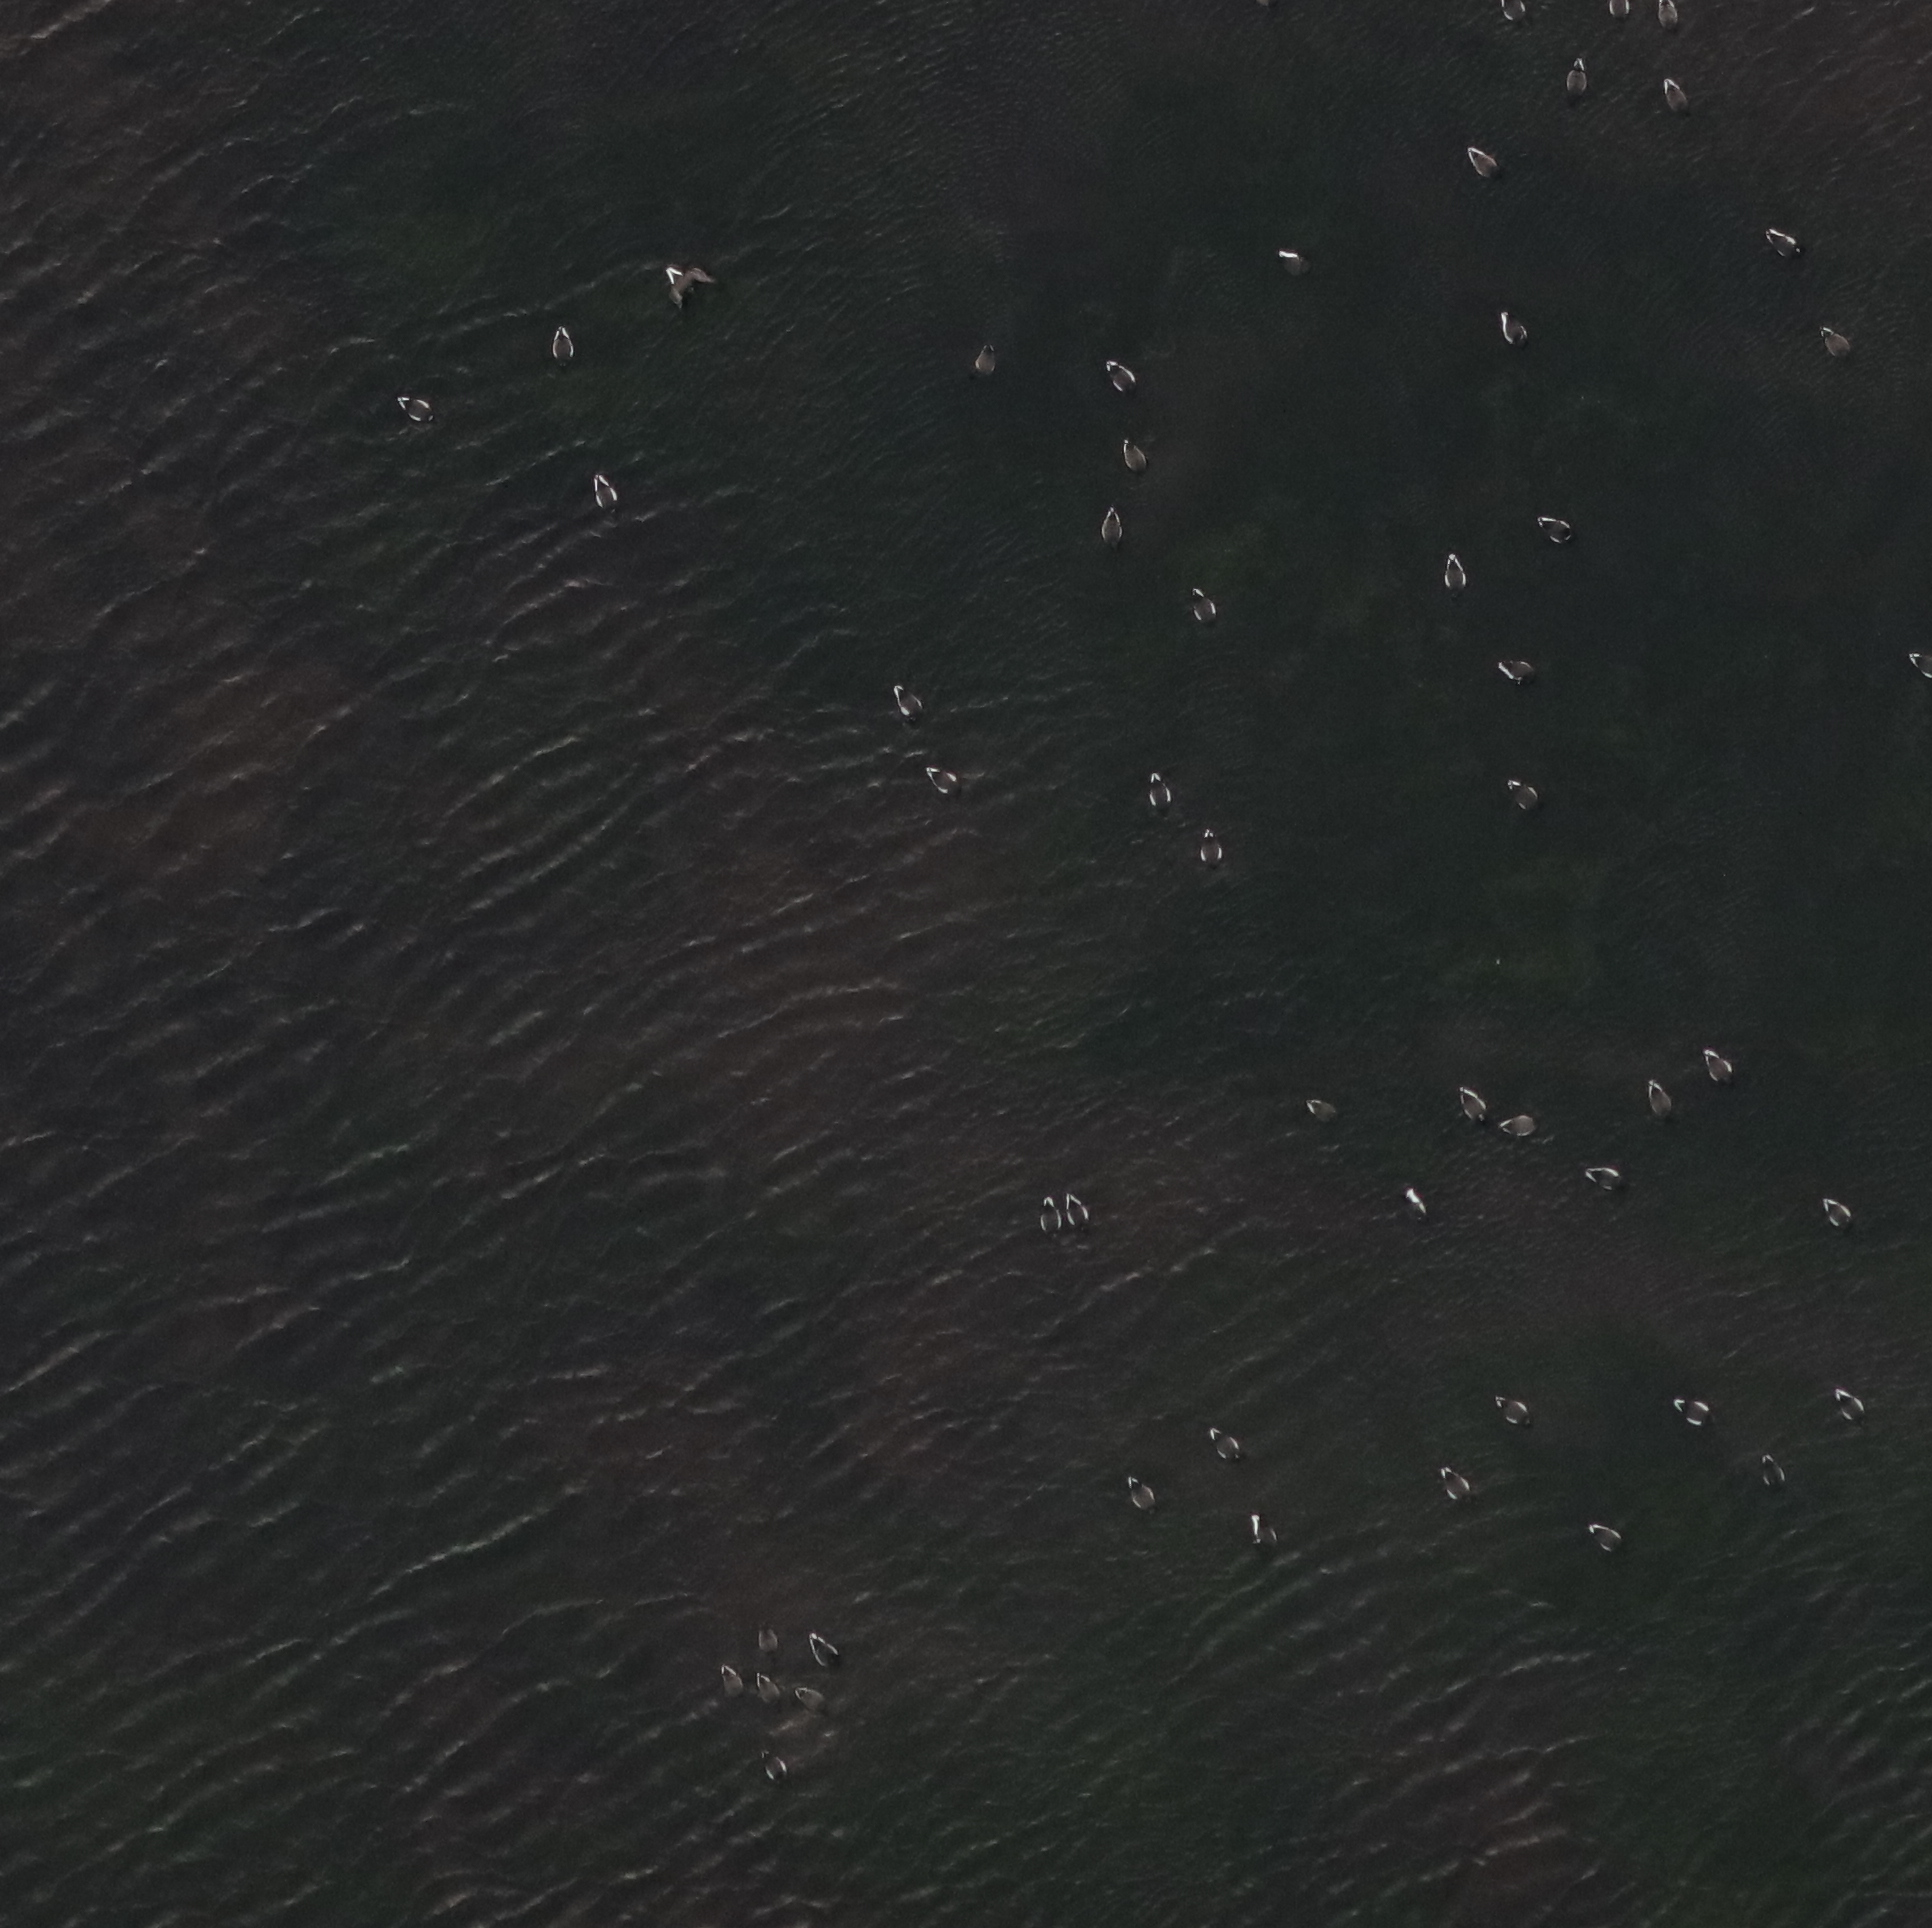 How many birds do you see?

53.